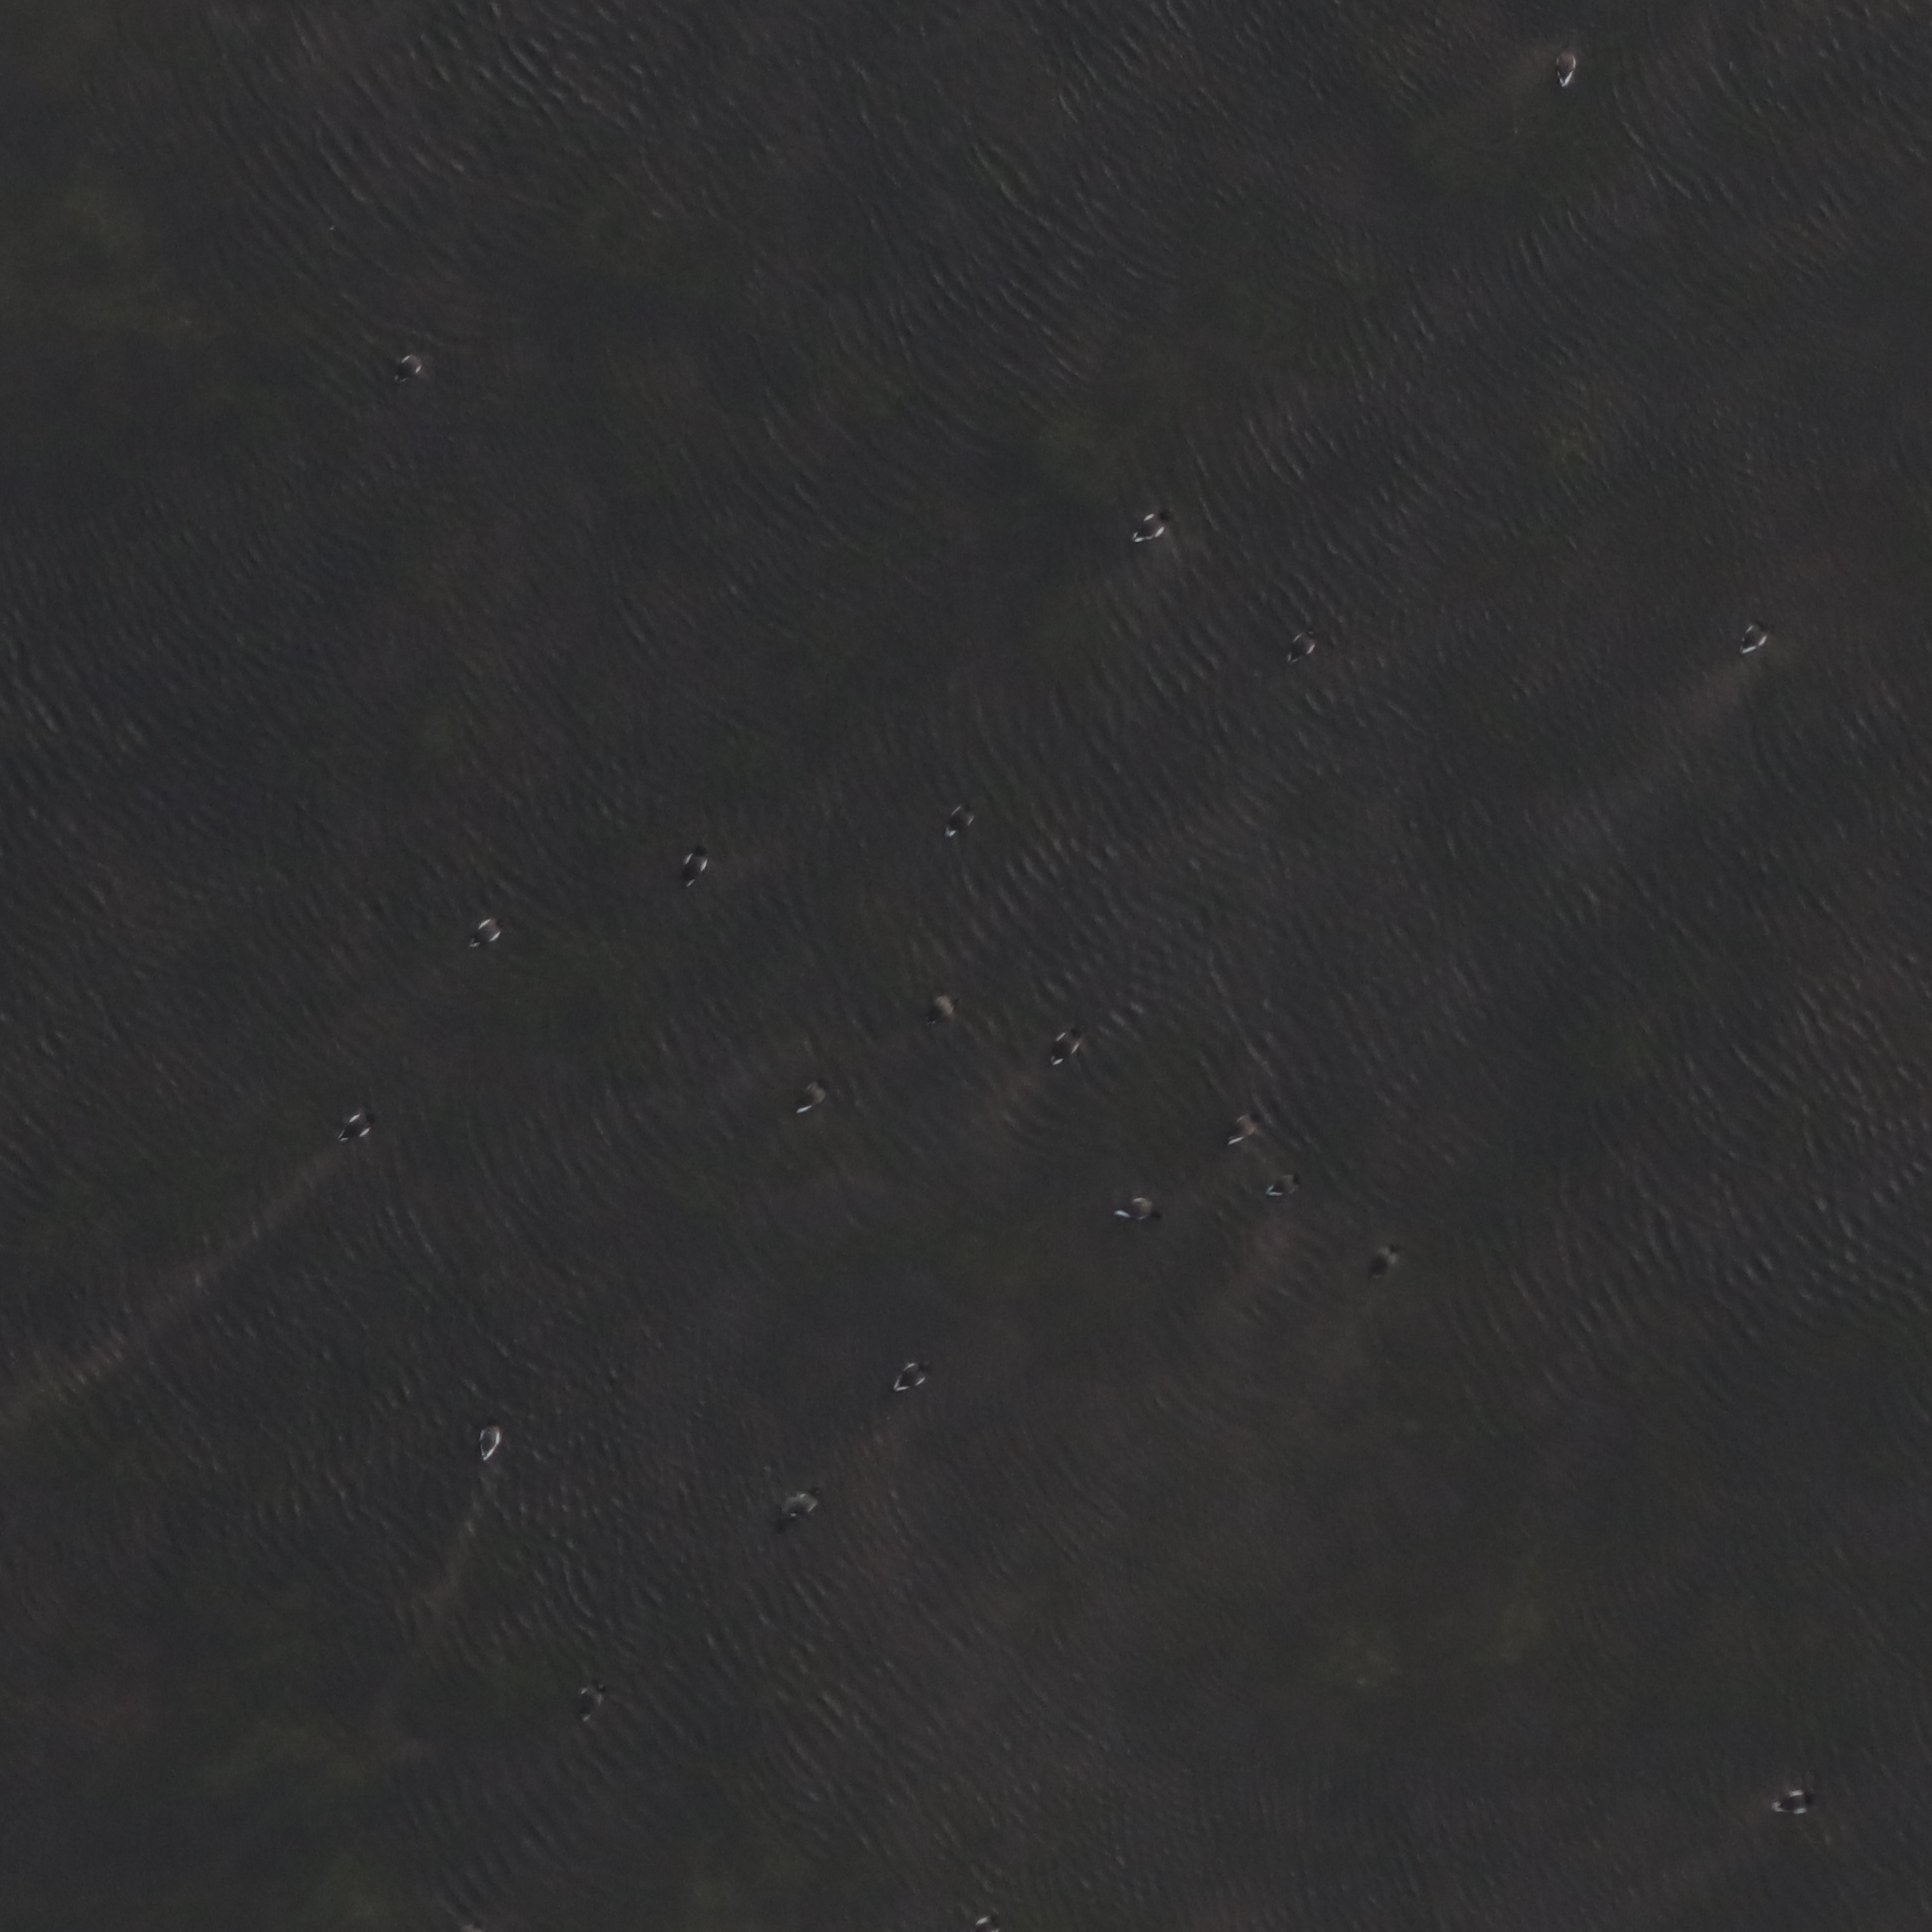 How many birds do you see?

22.